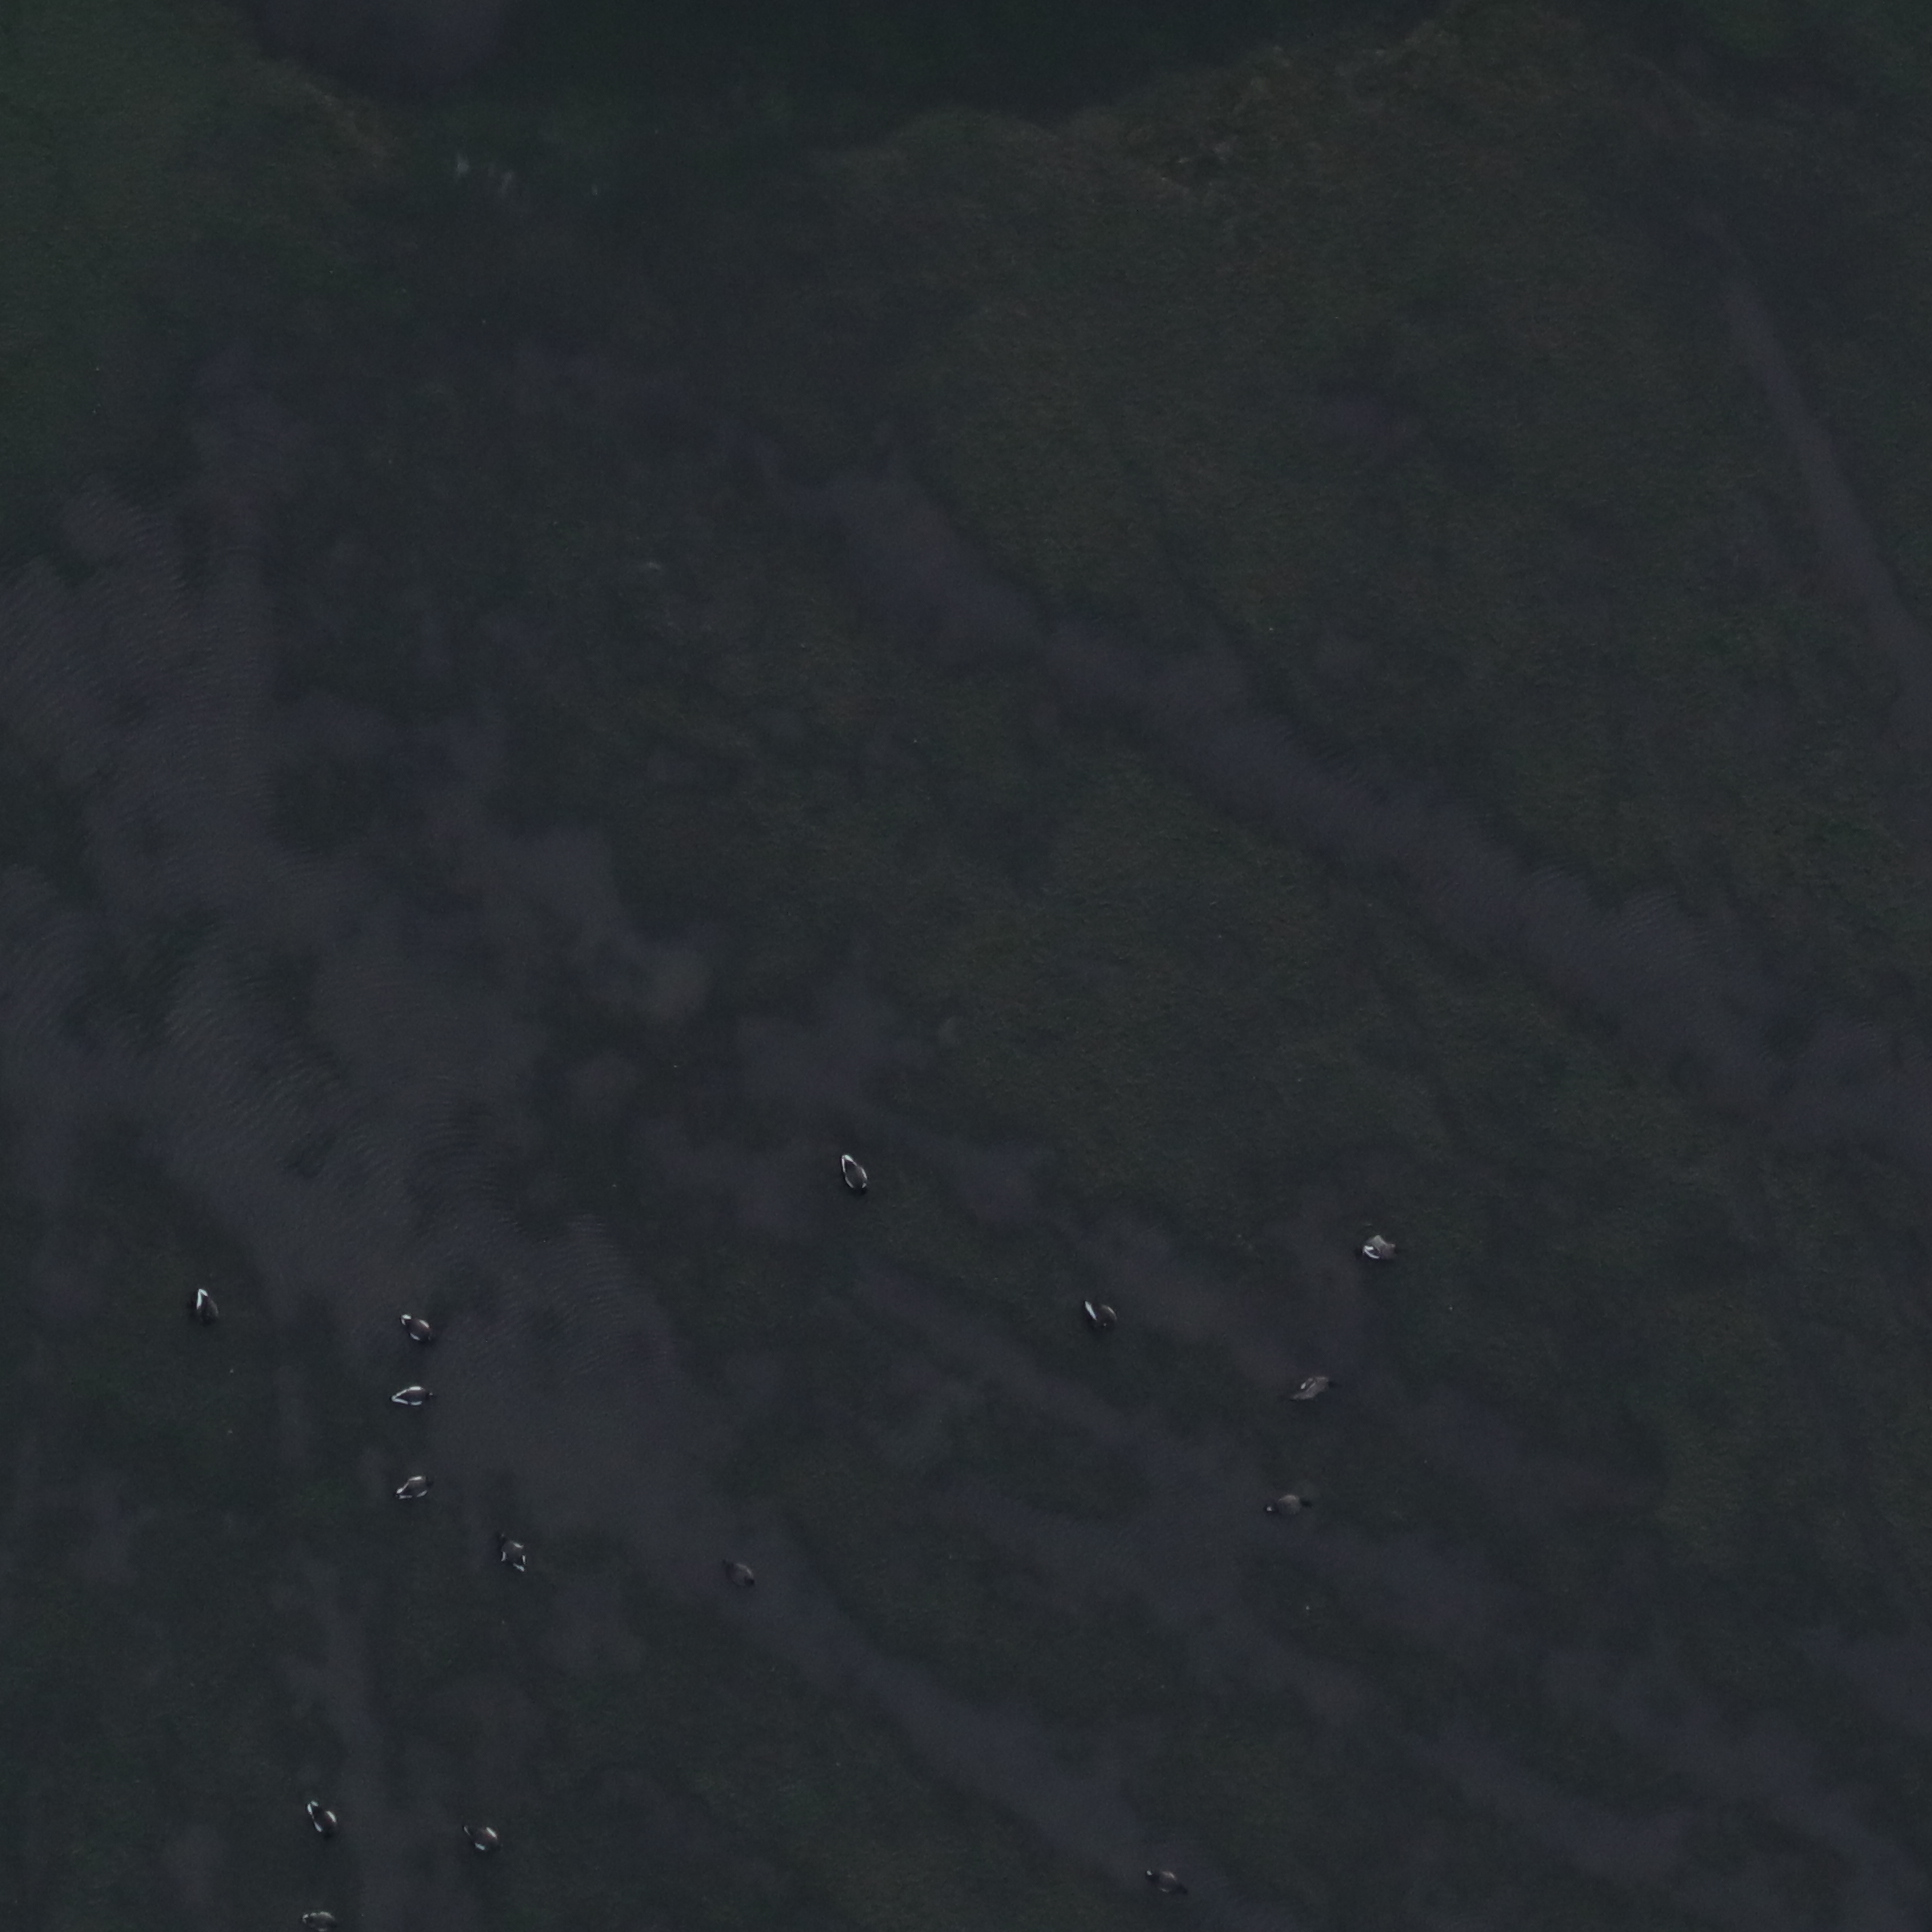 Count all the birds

15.